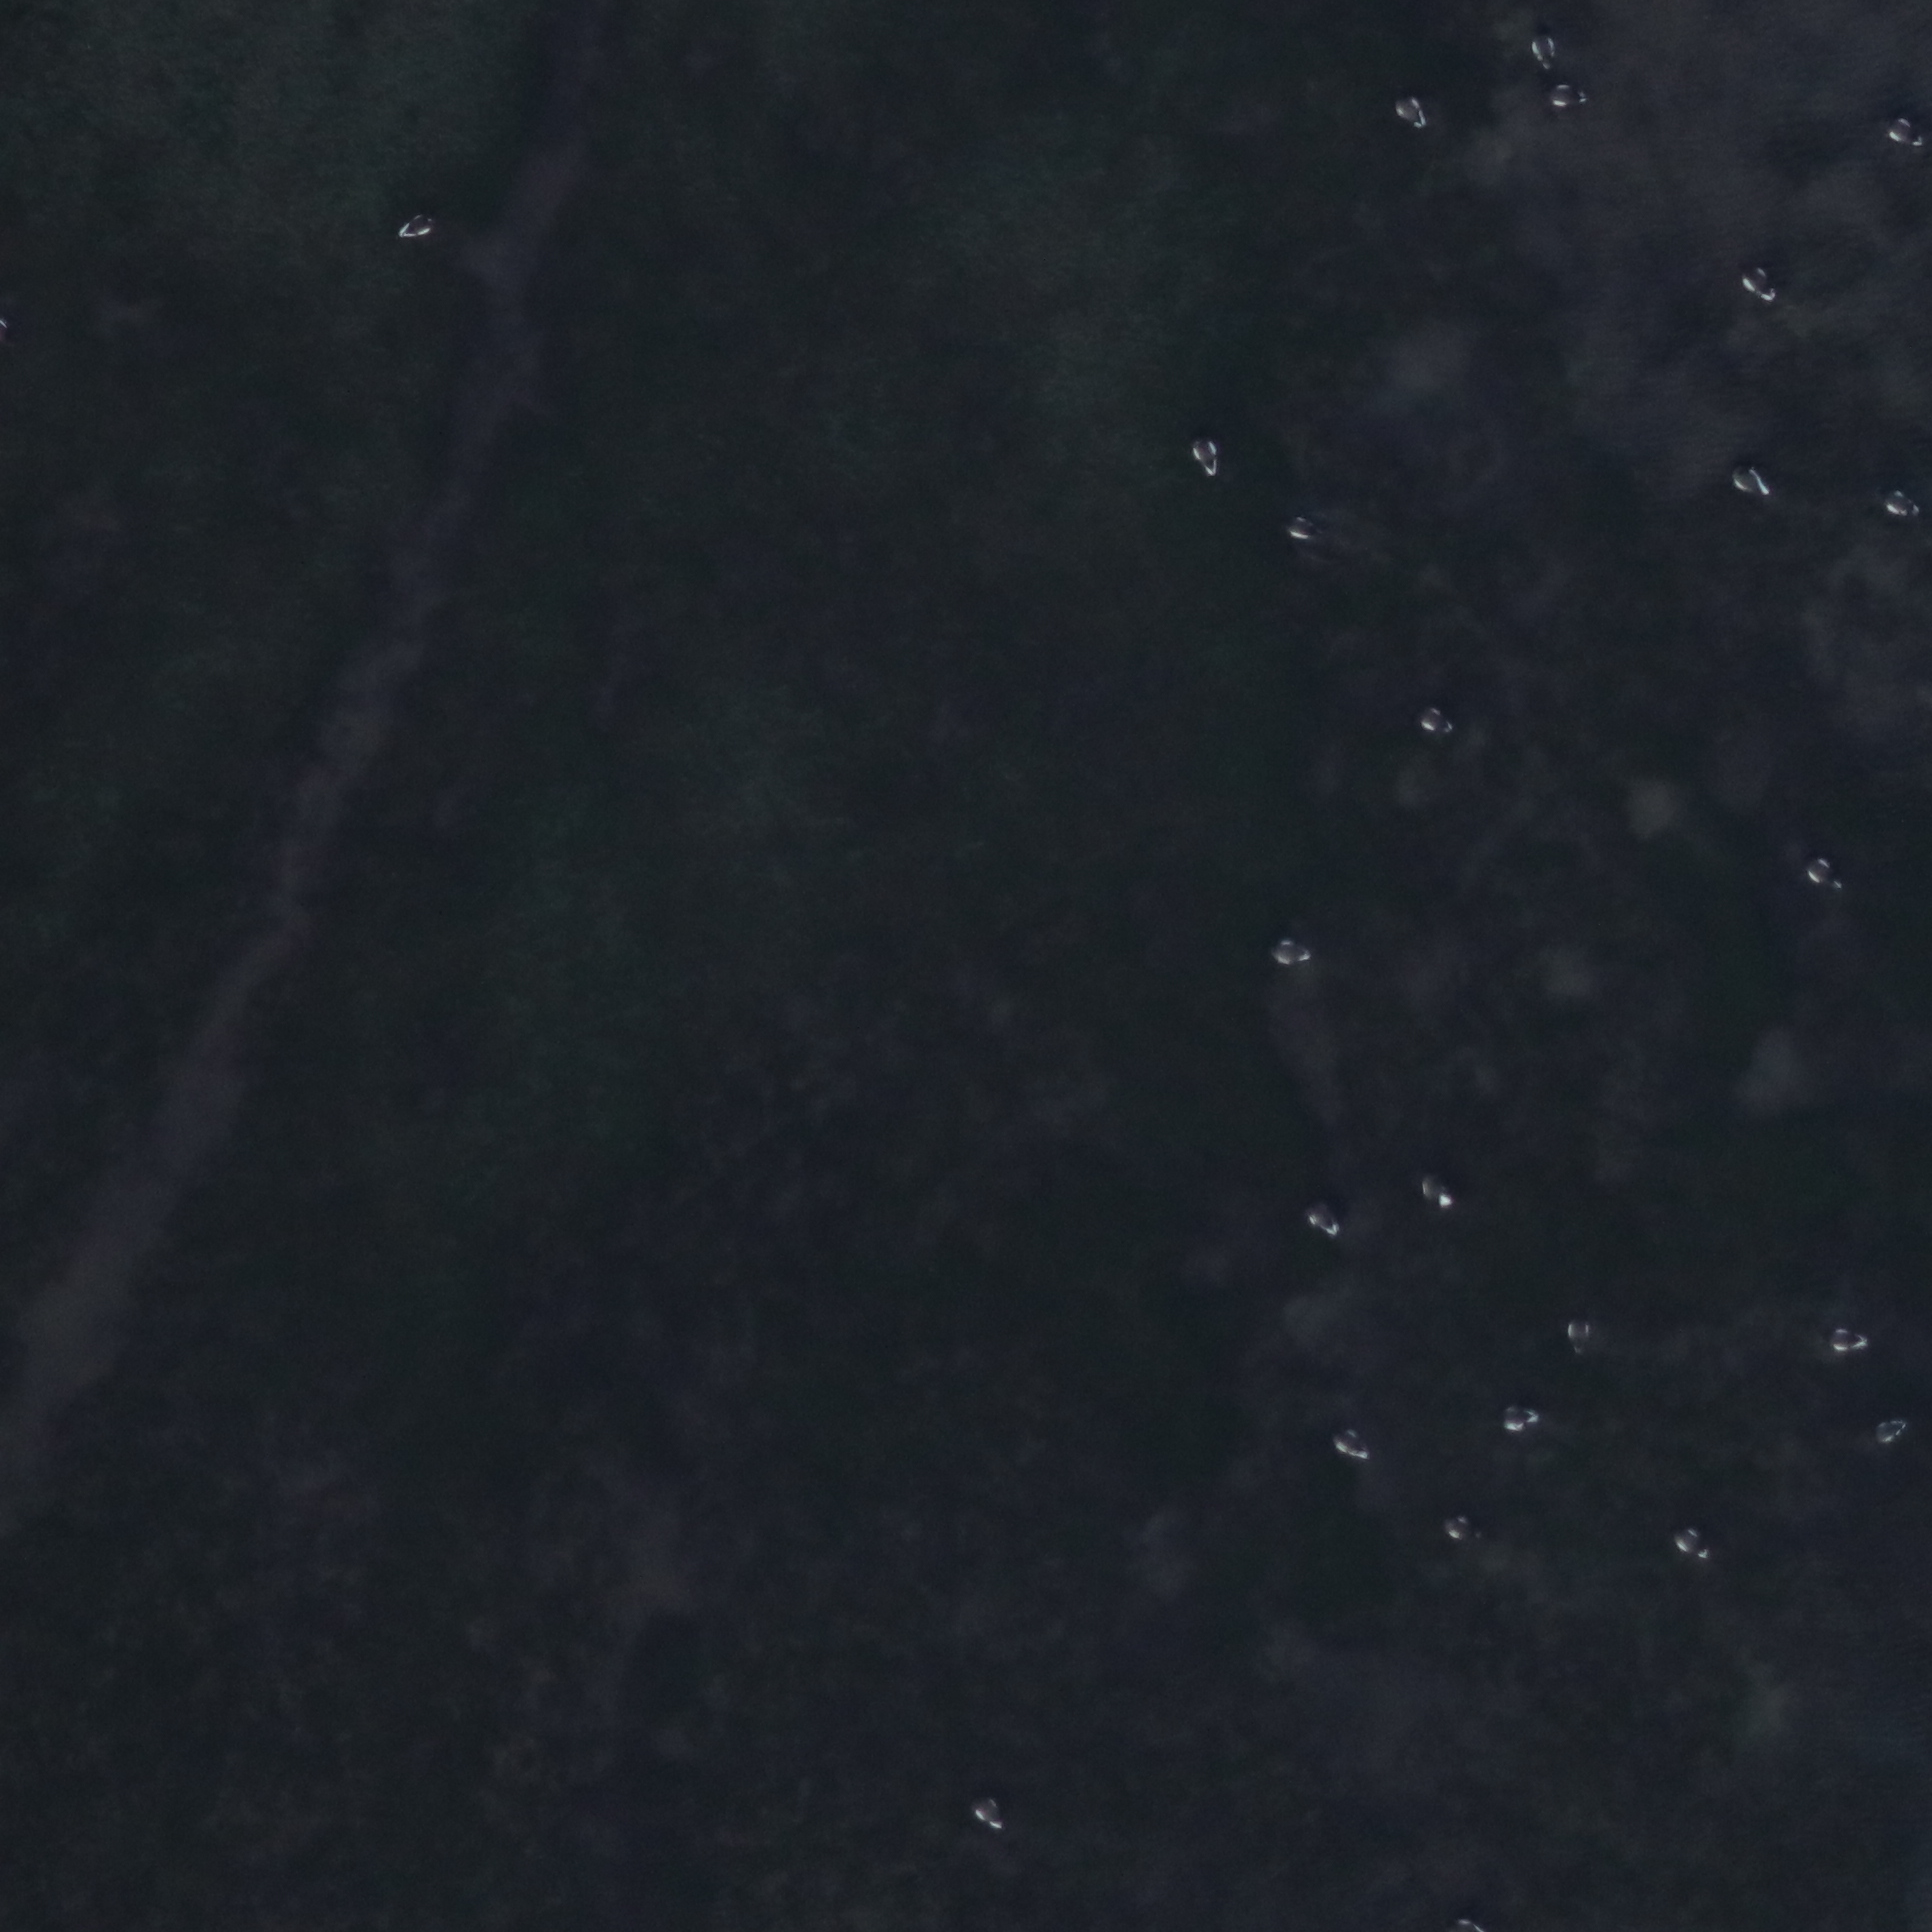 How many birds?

23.